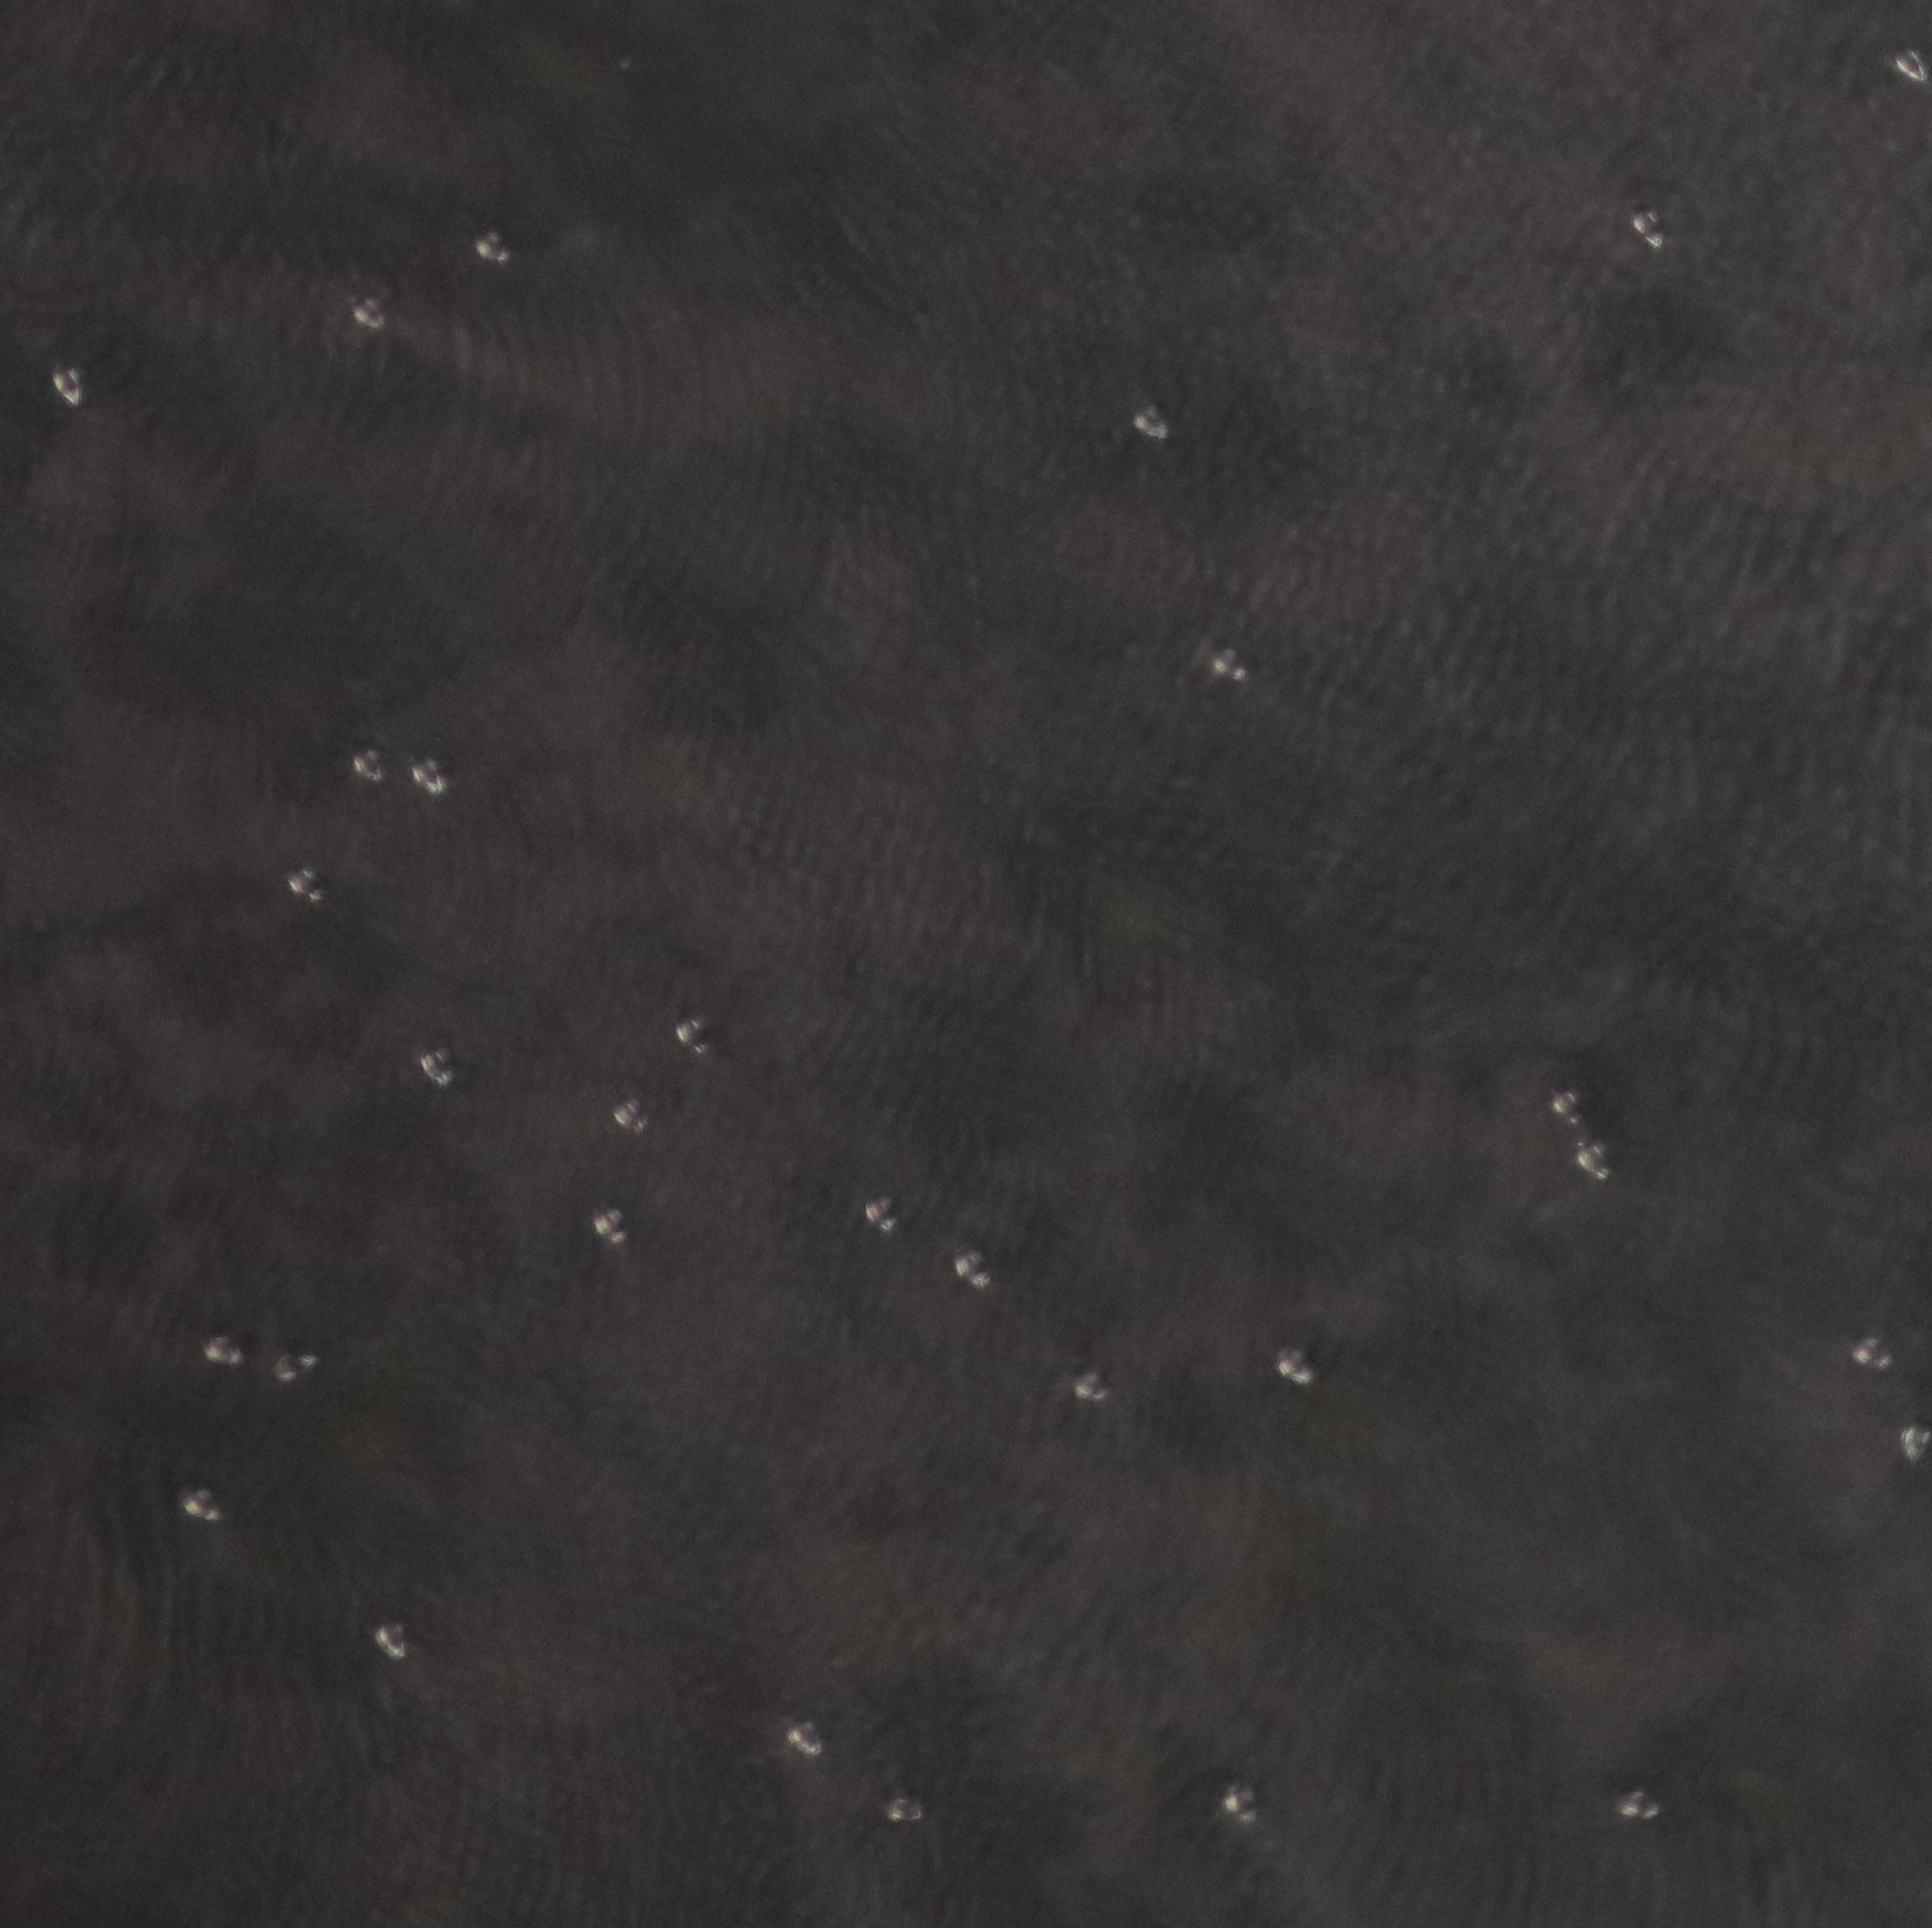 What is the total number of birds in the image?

30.